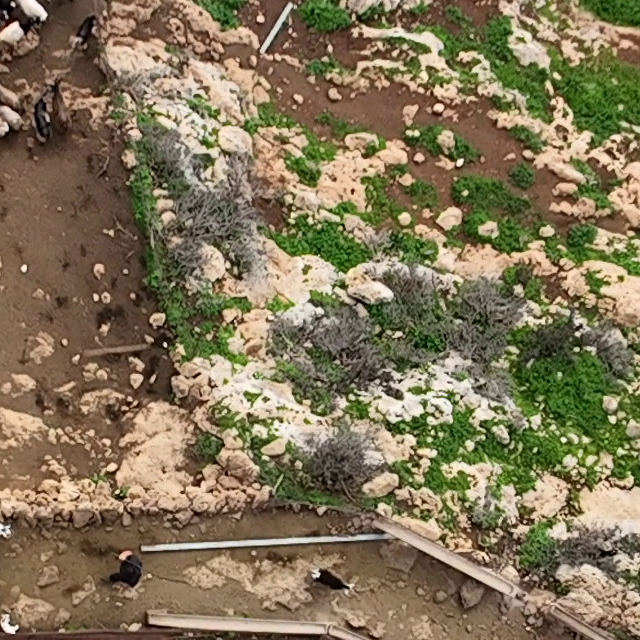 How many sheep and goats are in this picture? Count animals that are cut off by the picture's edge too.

12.